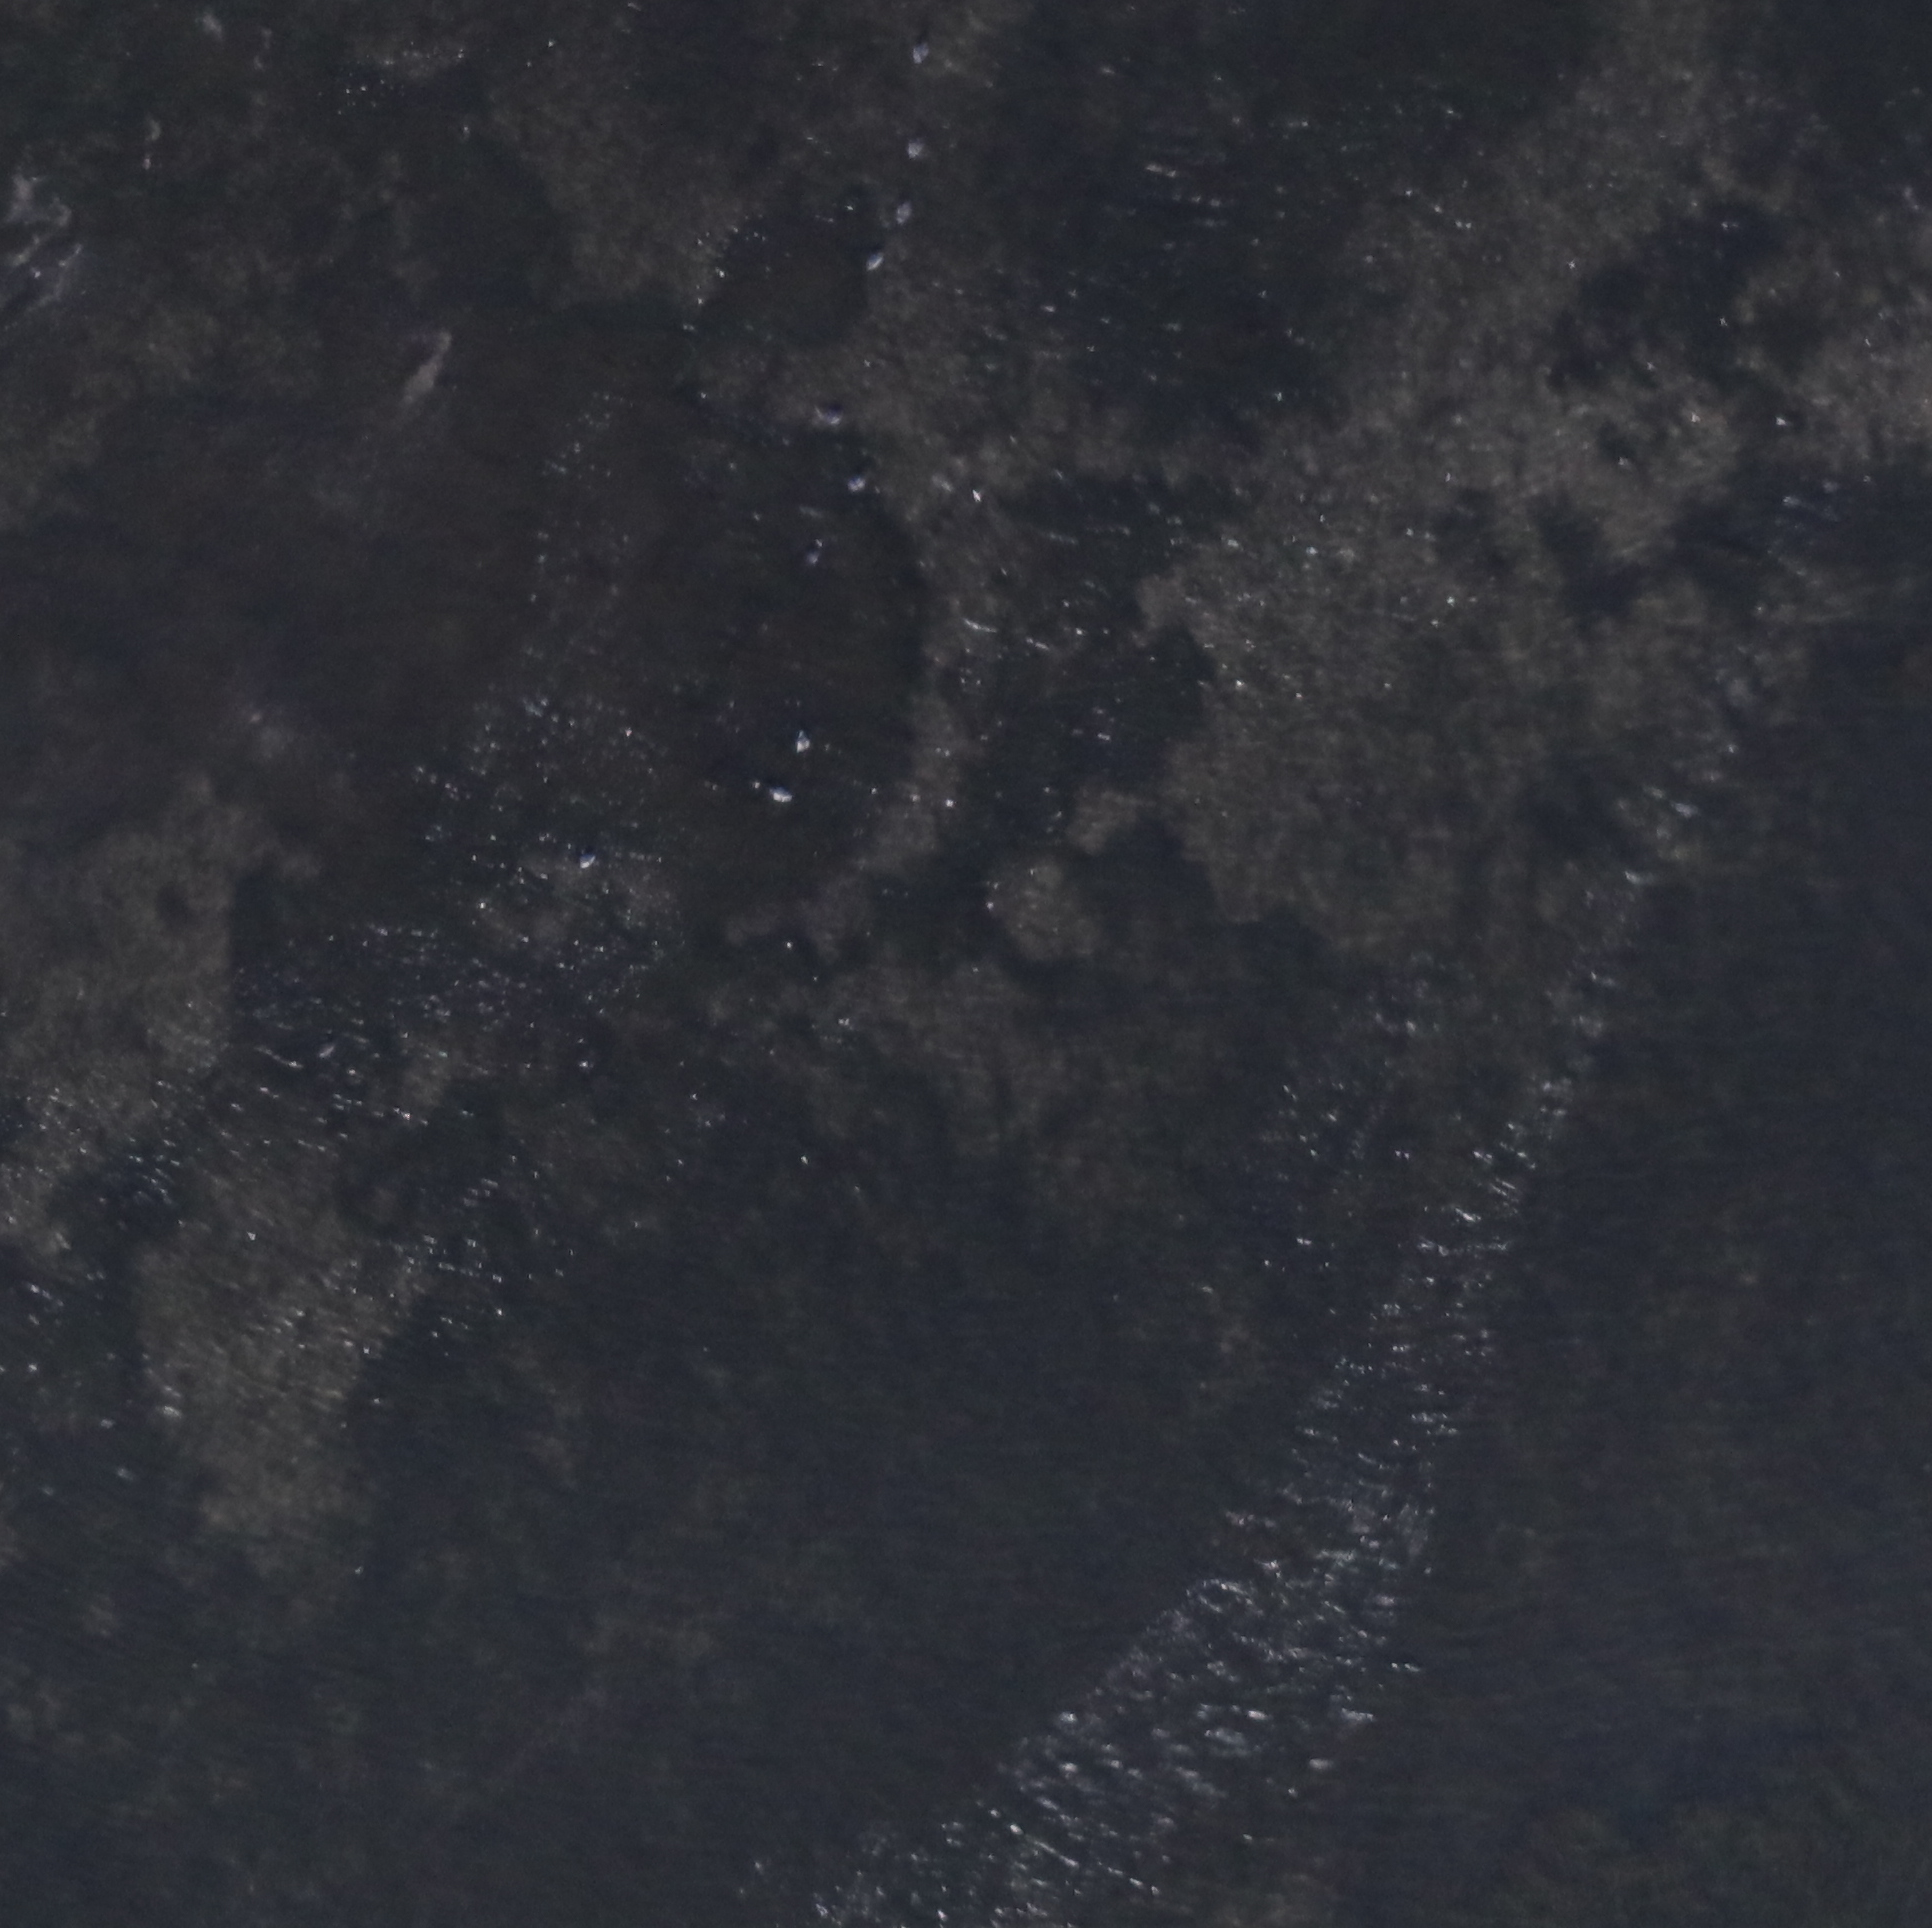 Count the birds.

10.